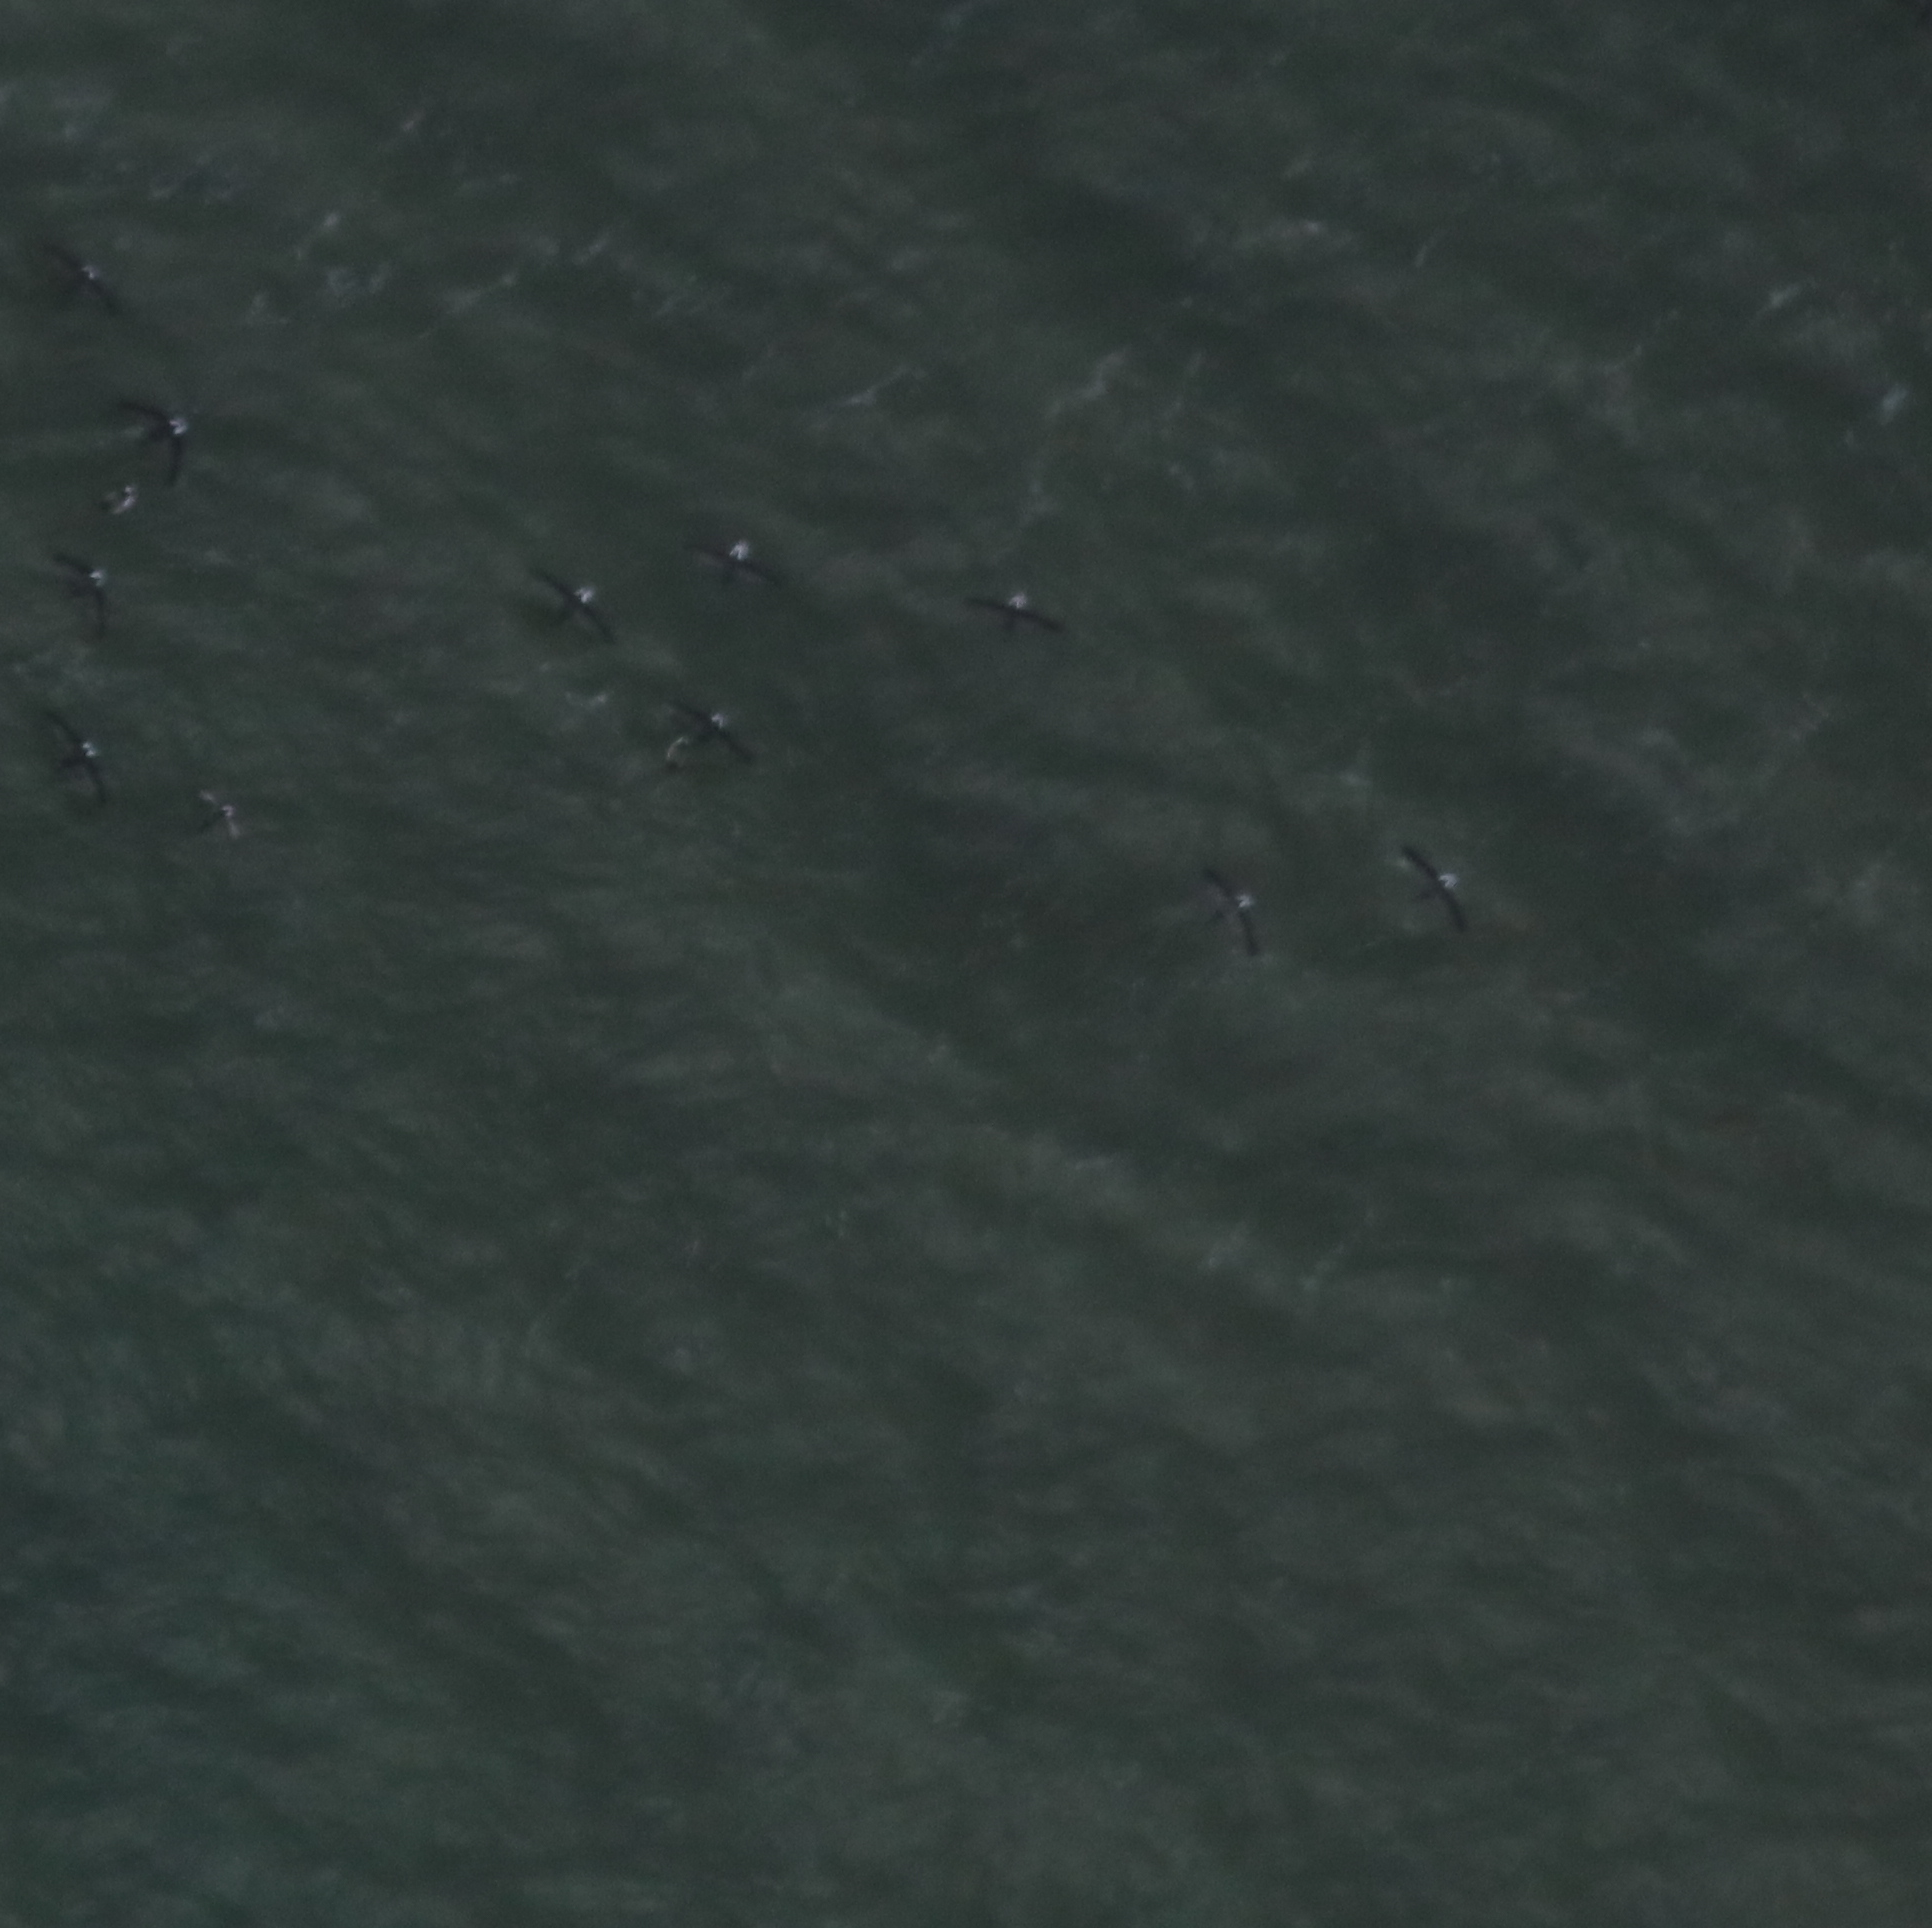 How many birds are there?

13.